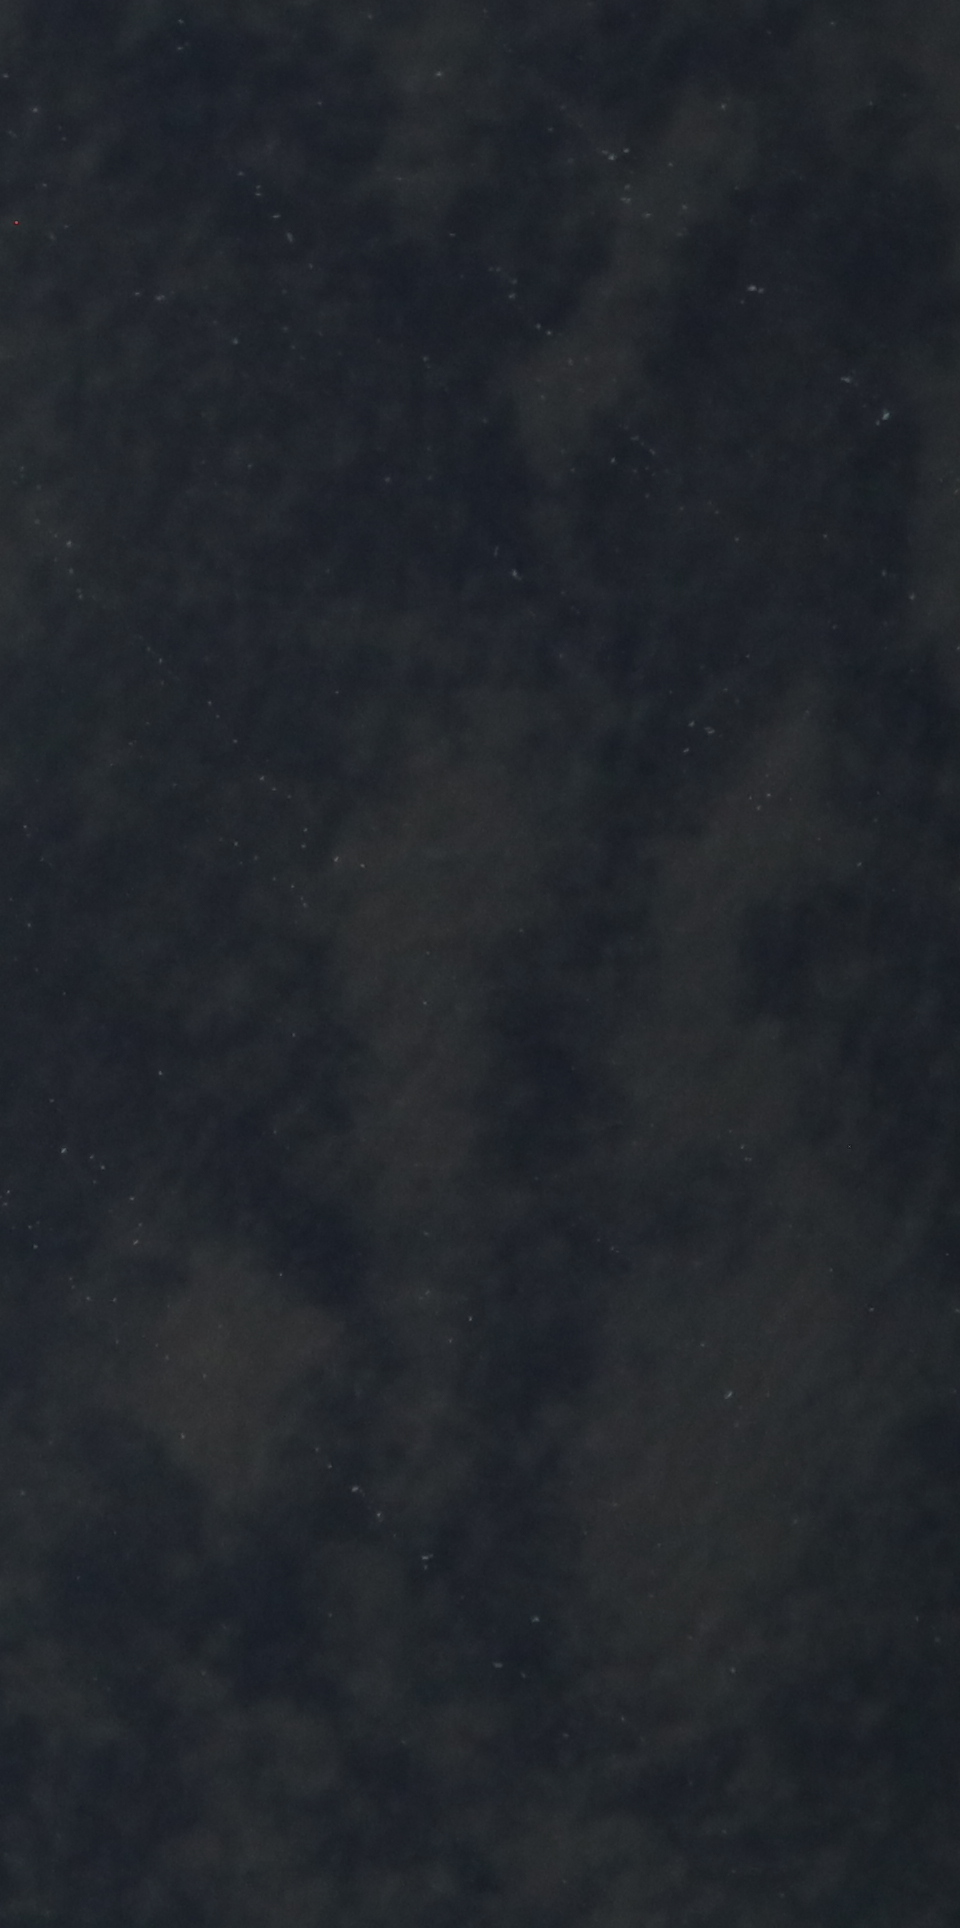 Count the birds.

0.